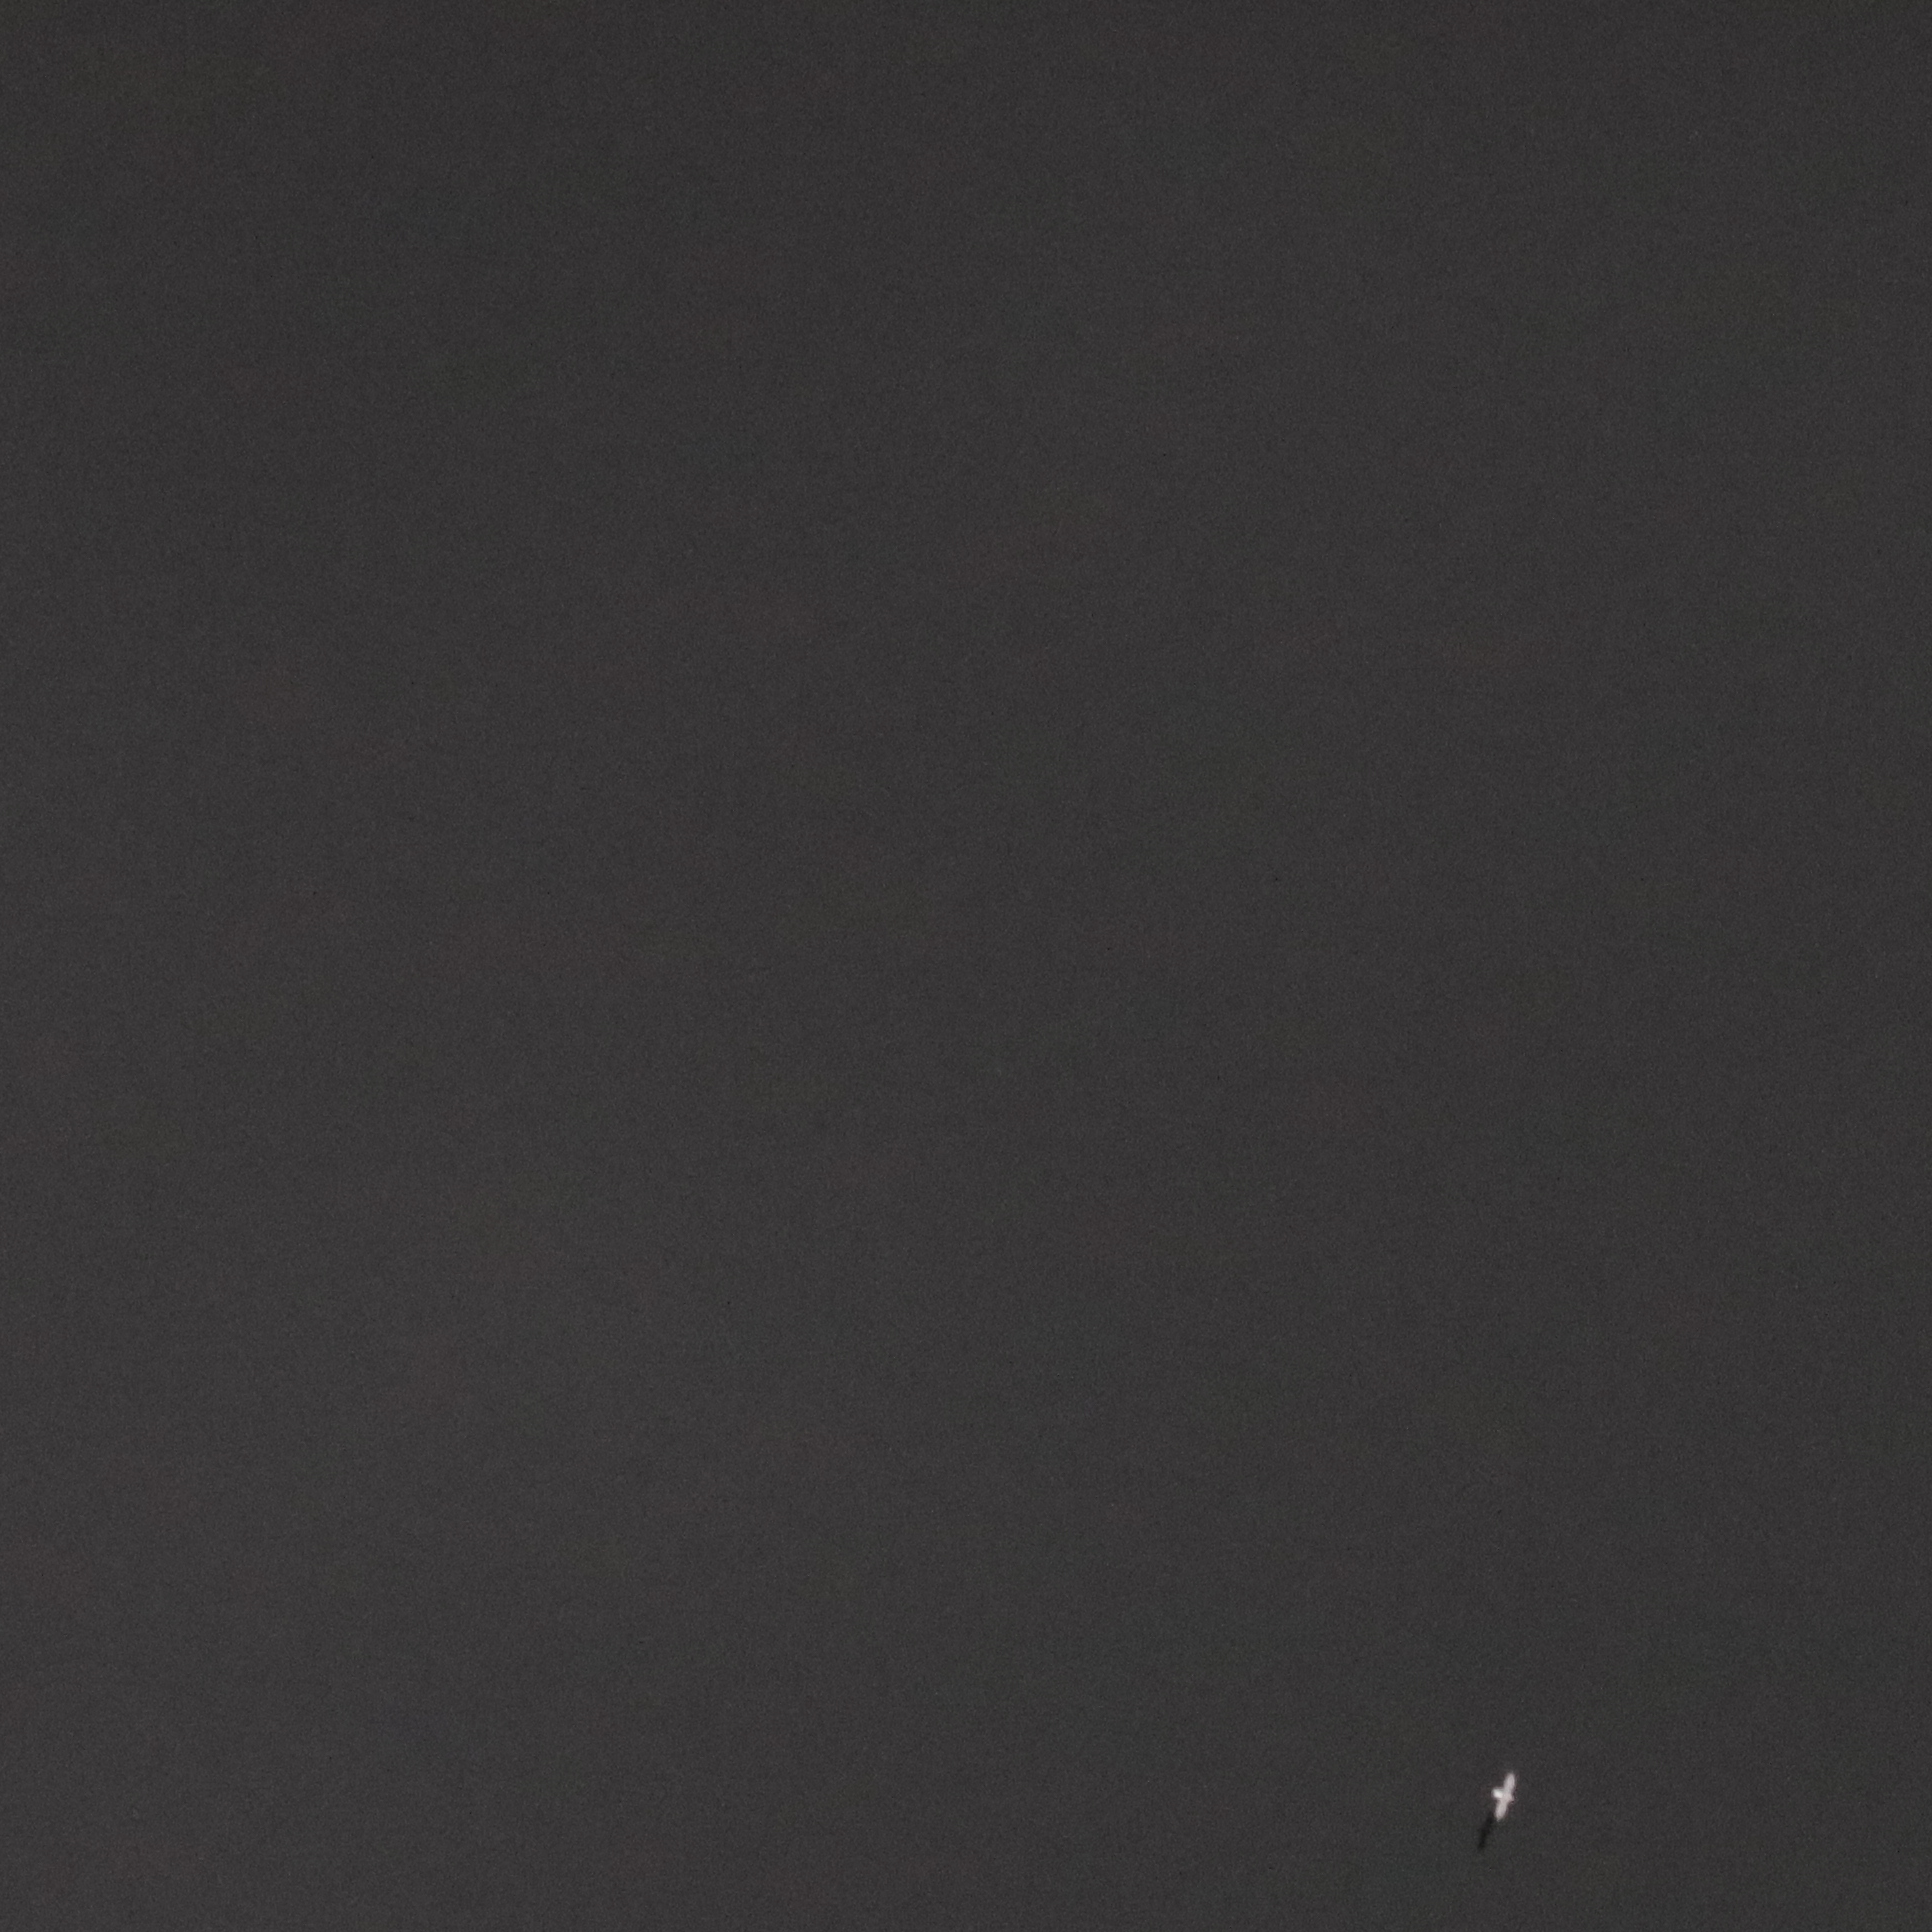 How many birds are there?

1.